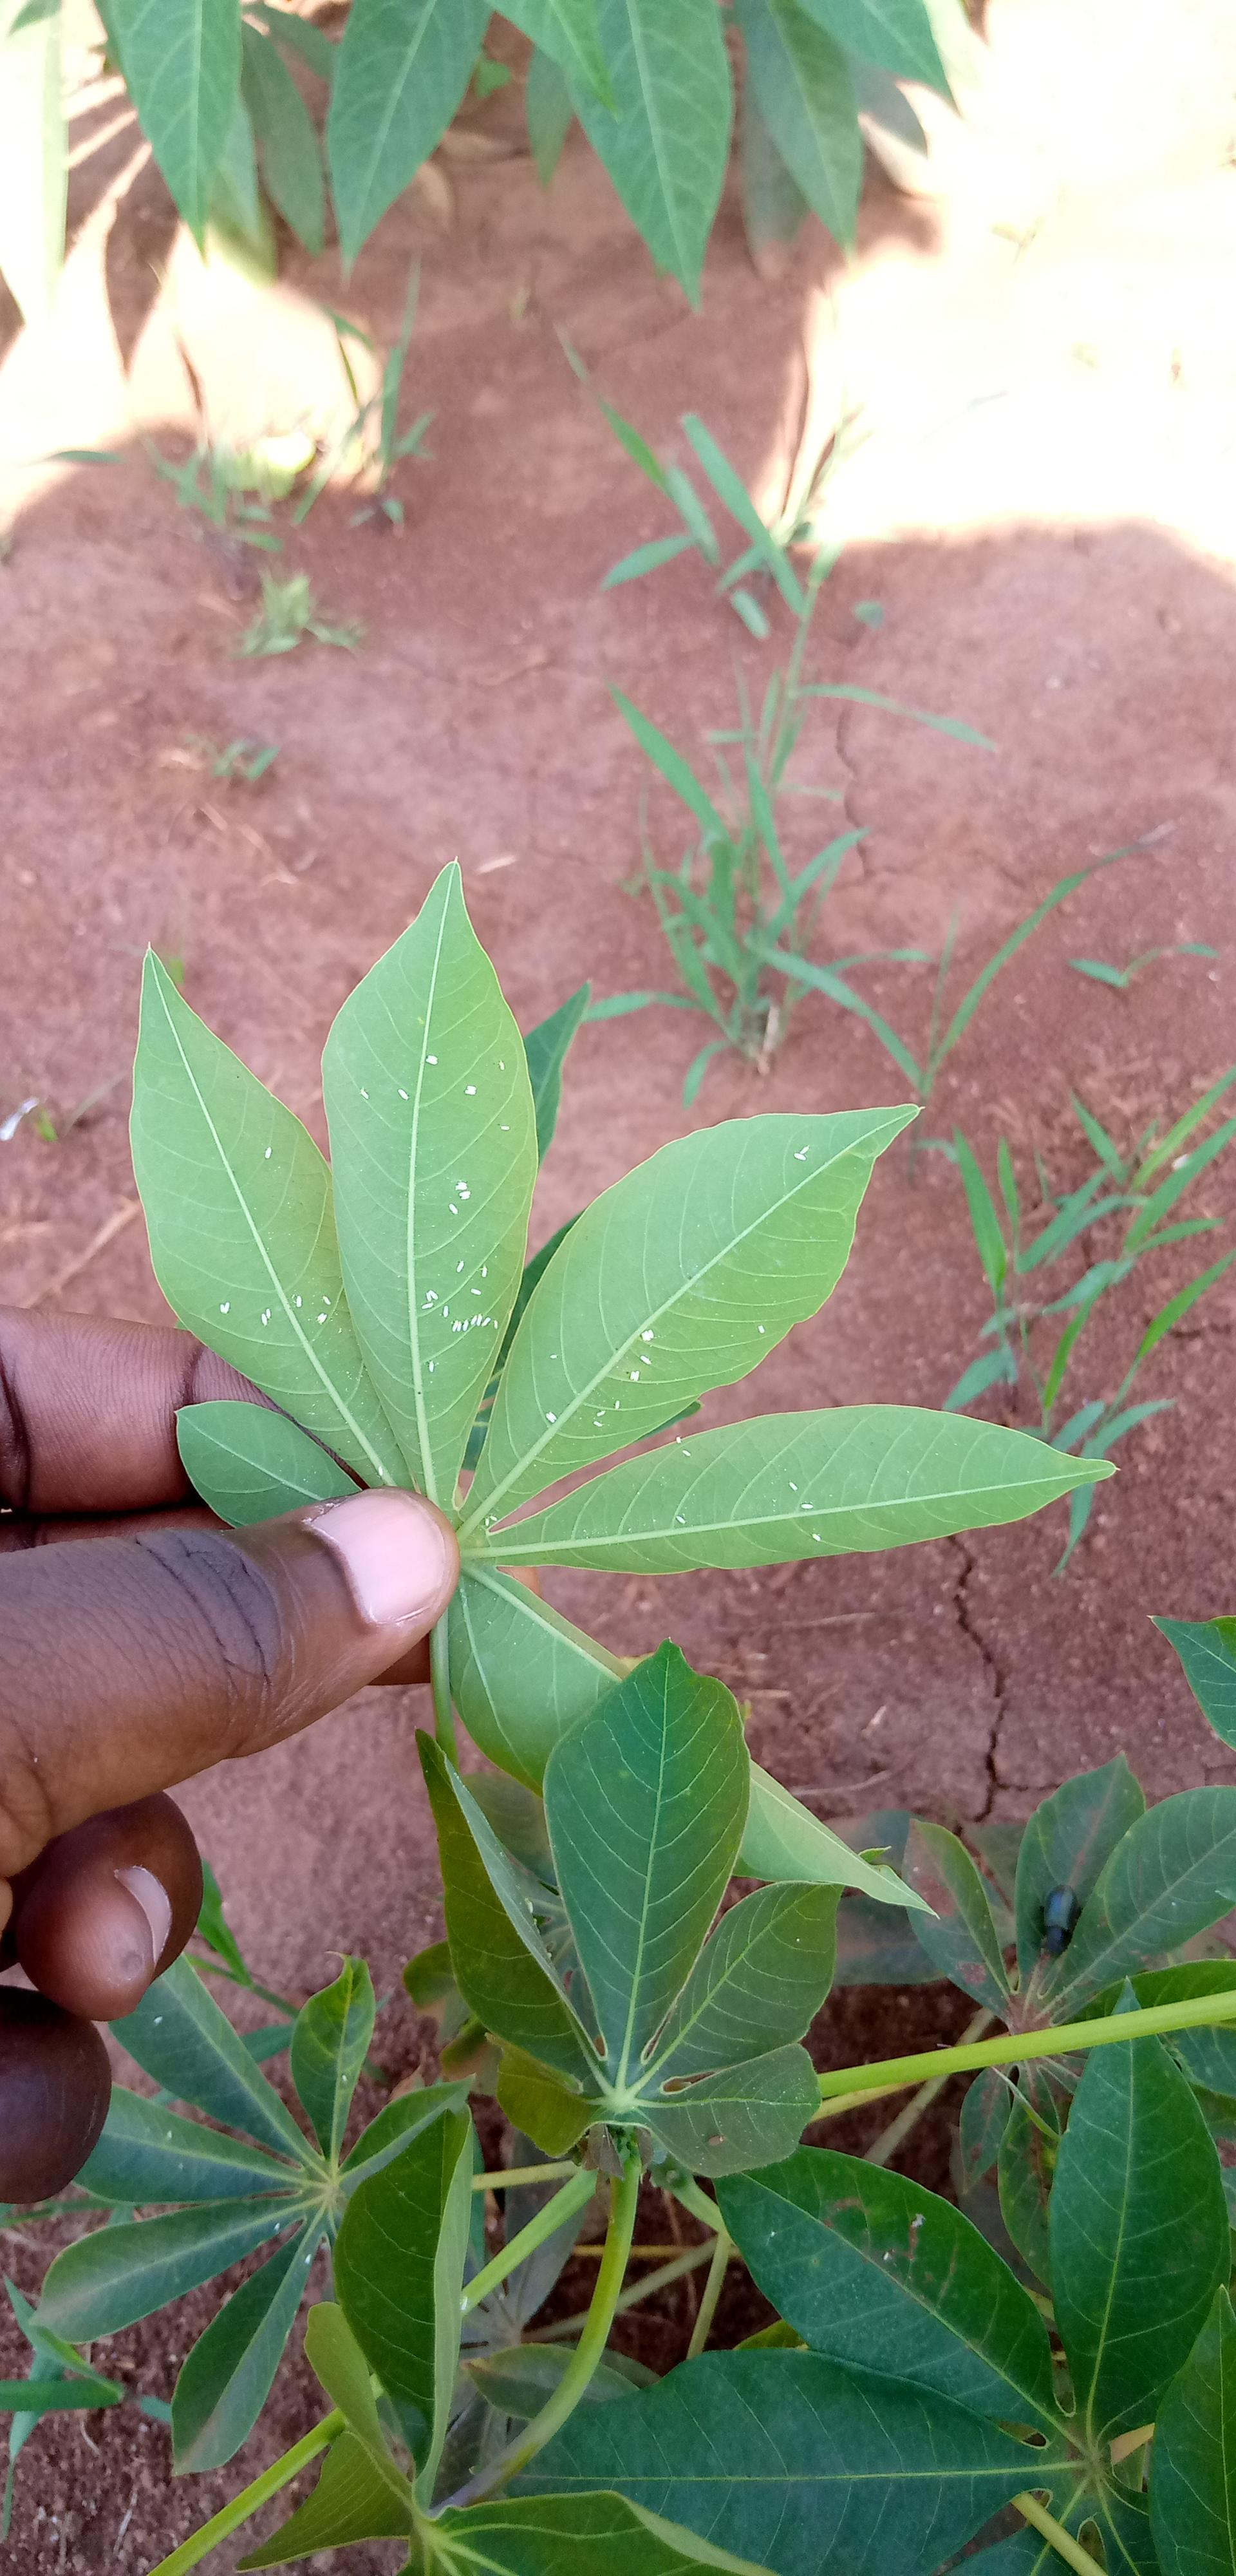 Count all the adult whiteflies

68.